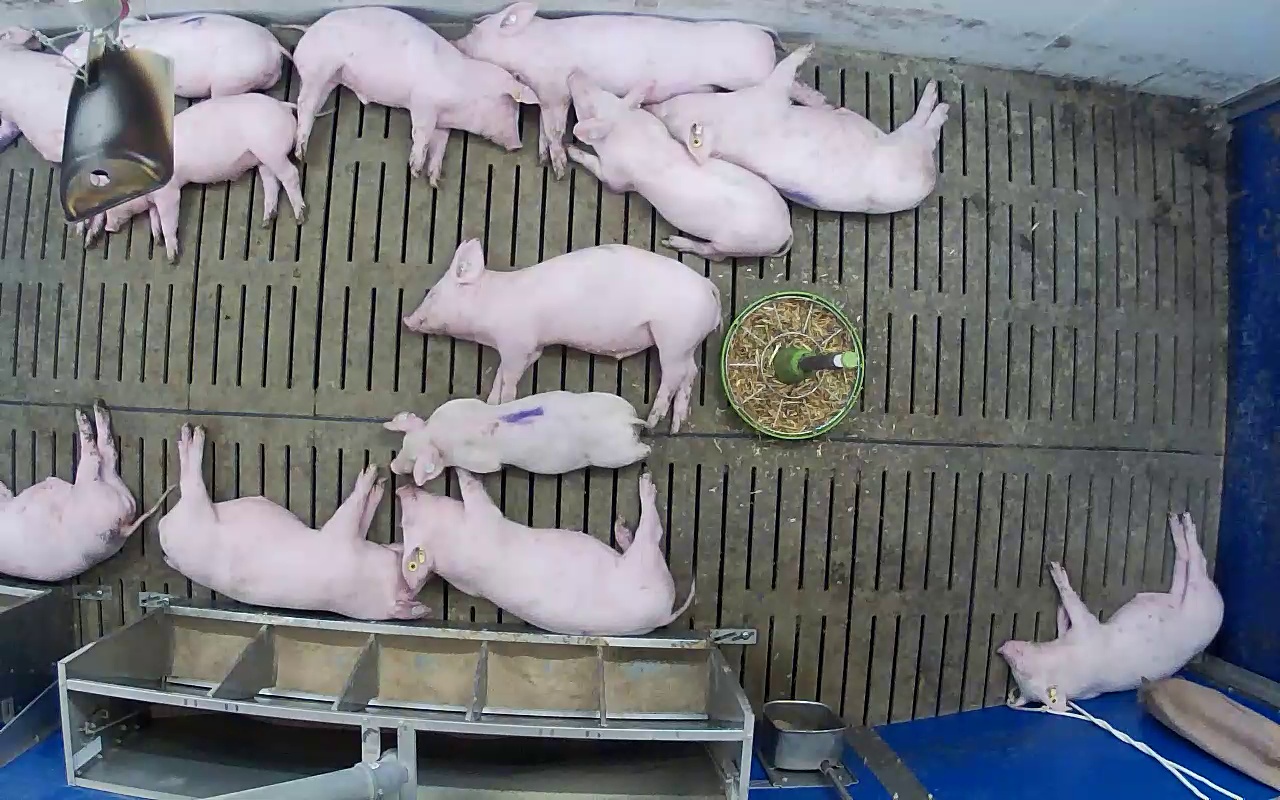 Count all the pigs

13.